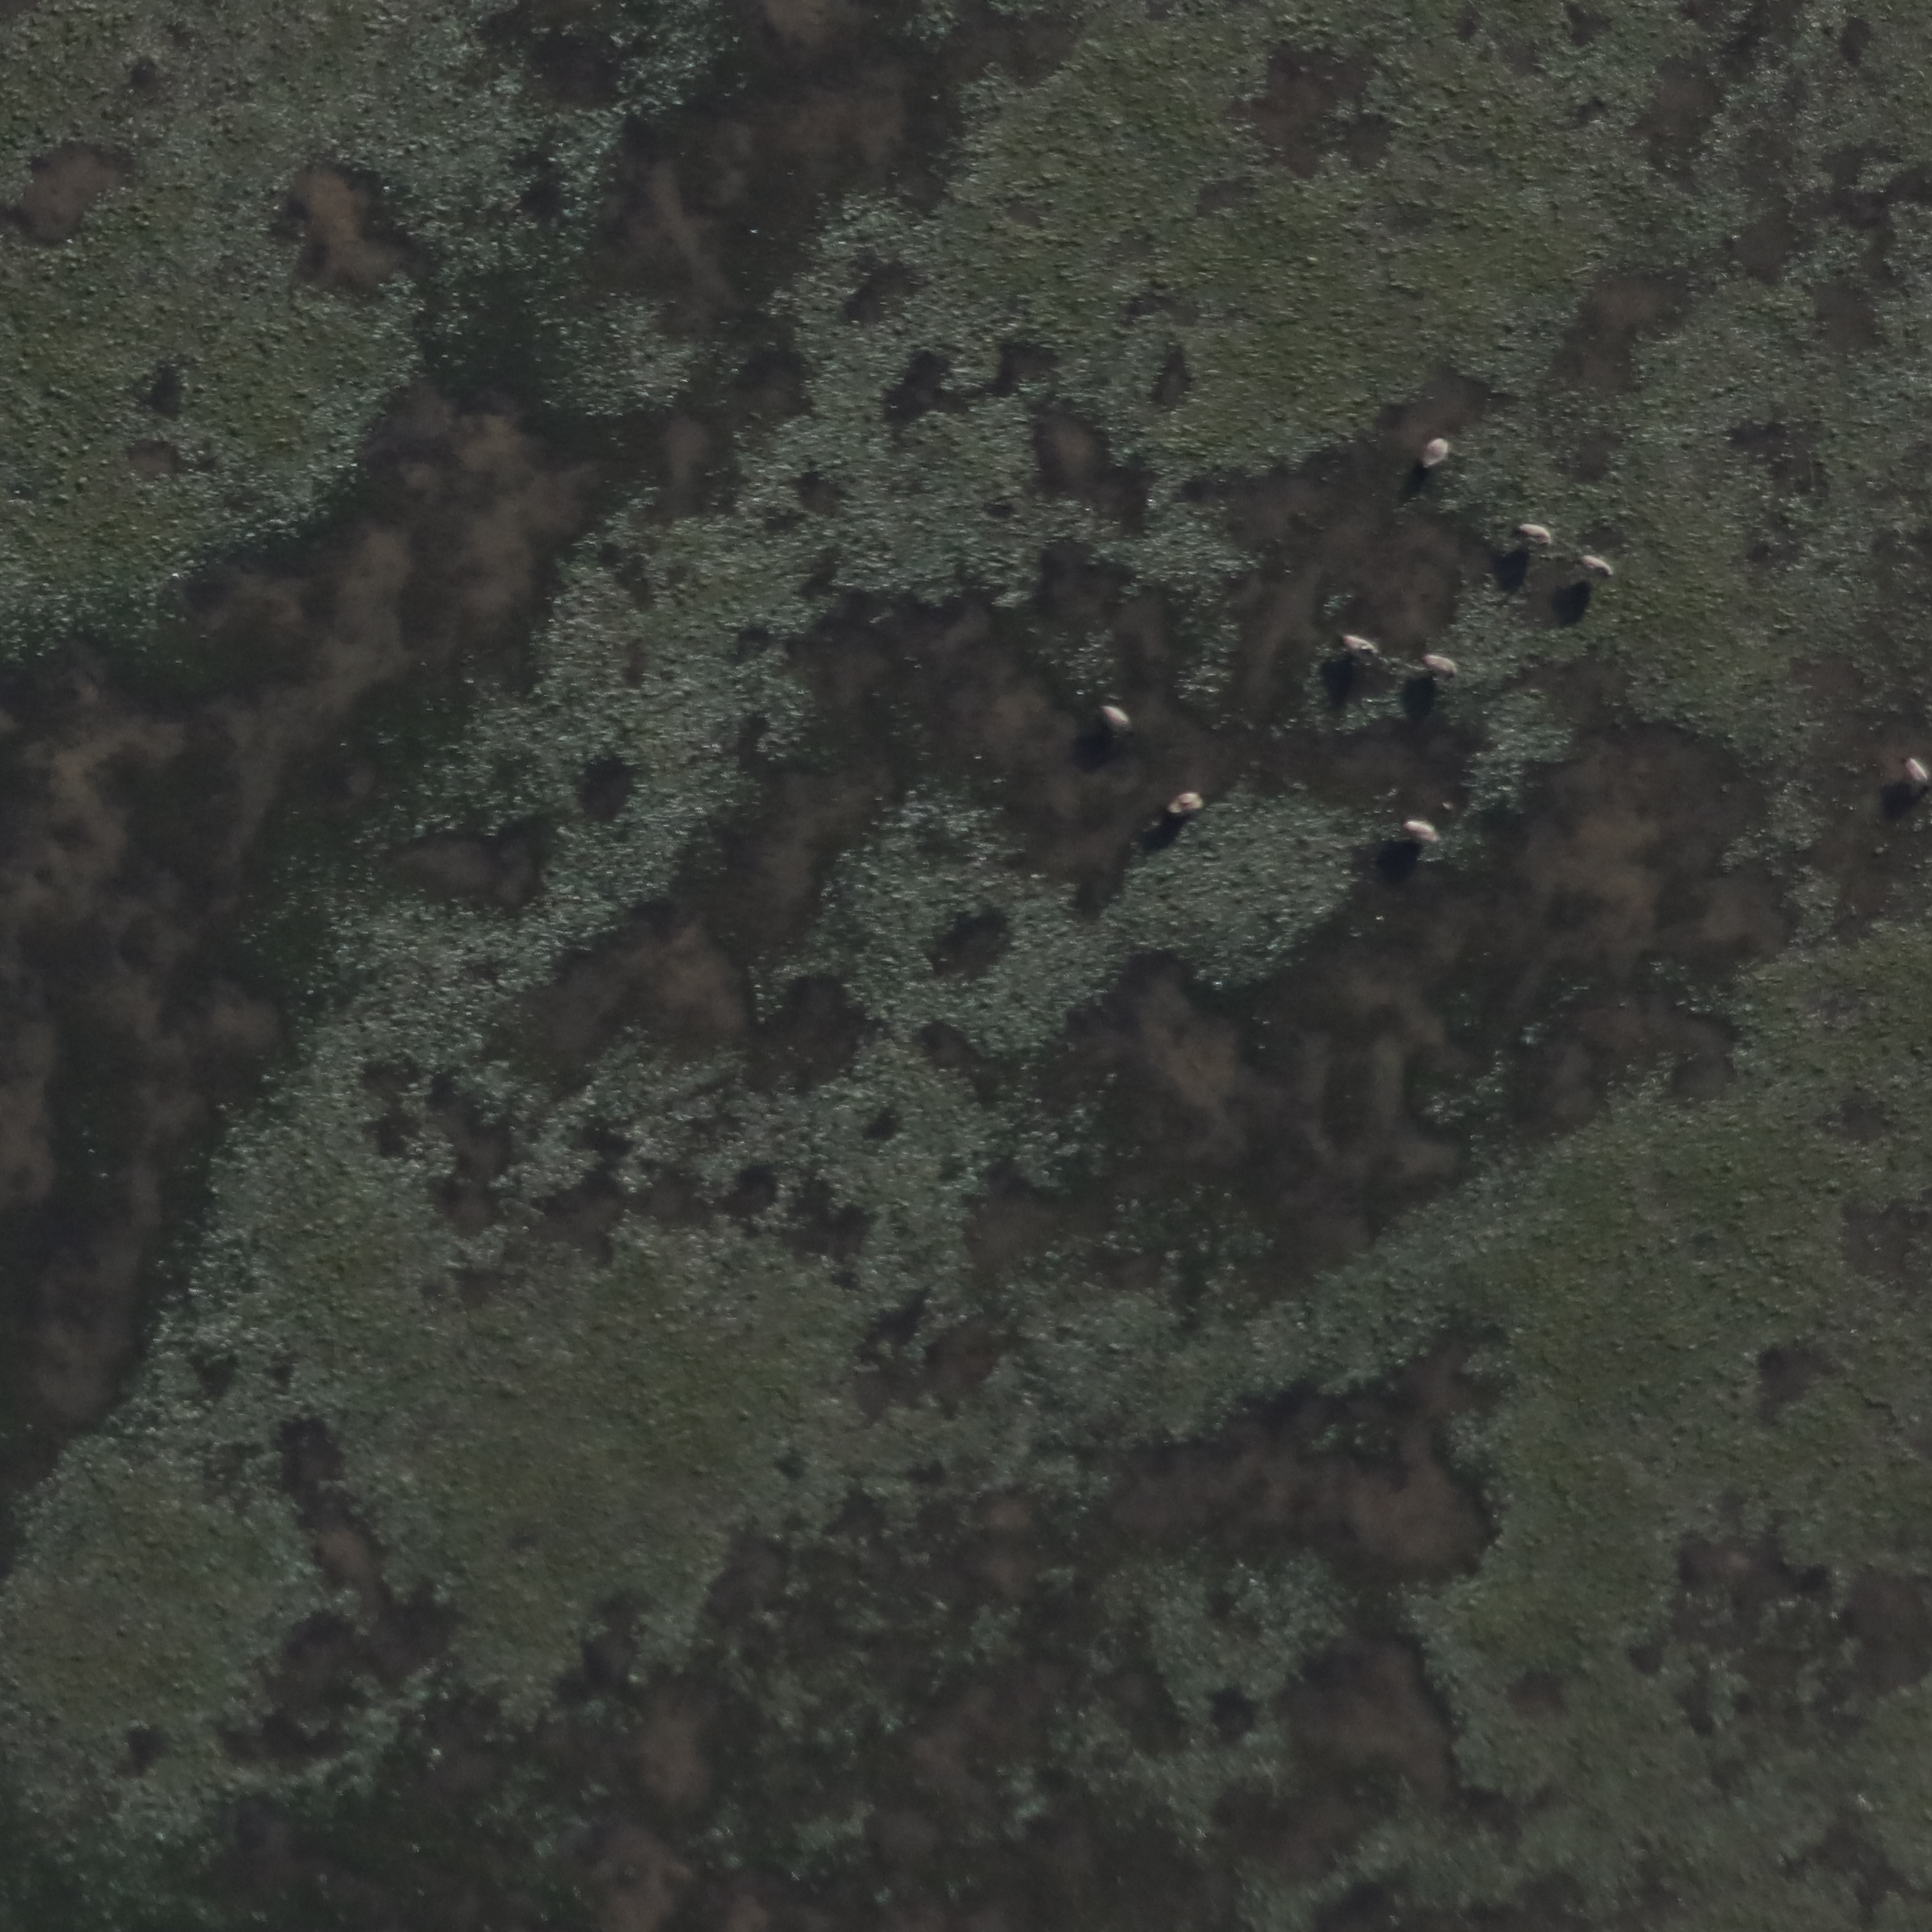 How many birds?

9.